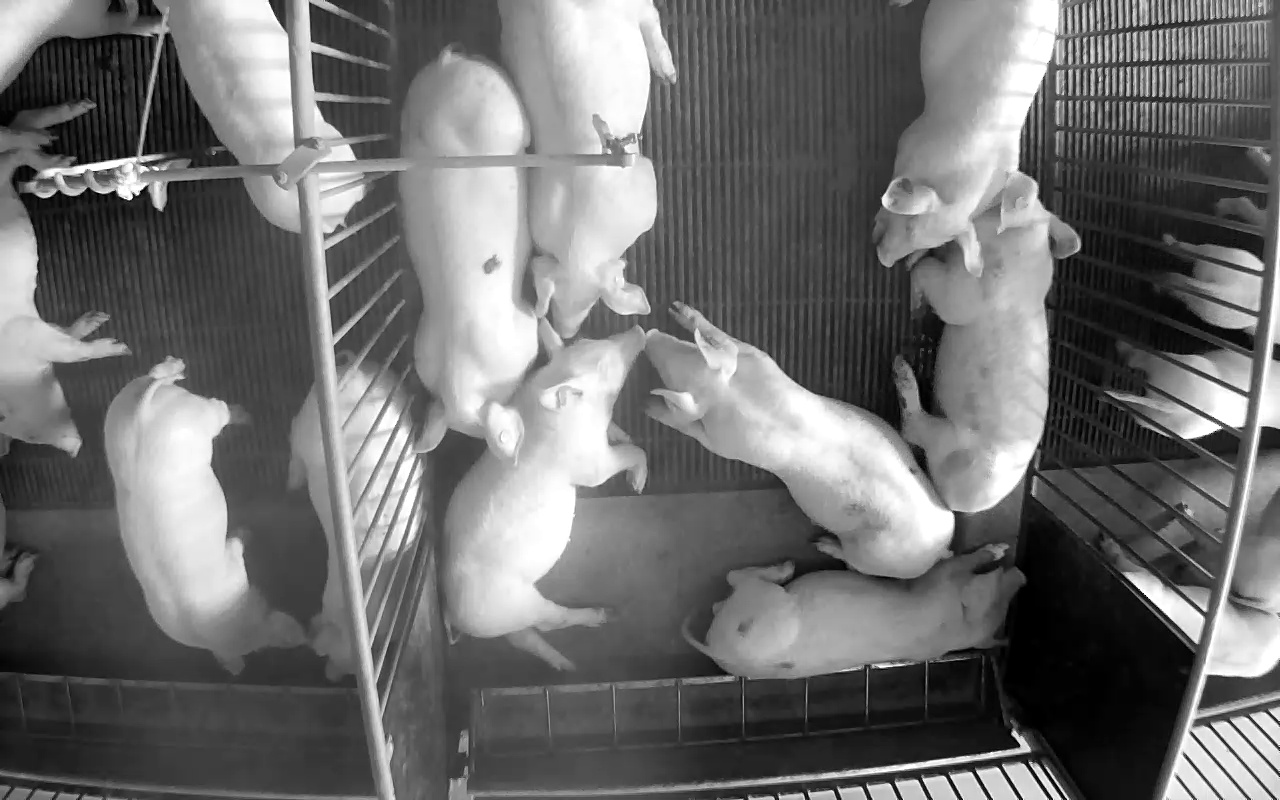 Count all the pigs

18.